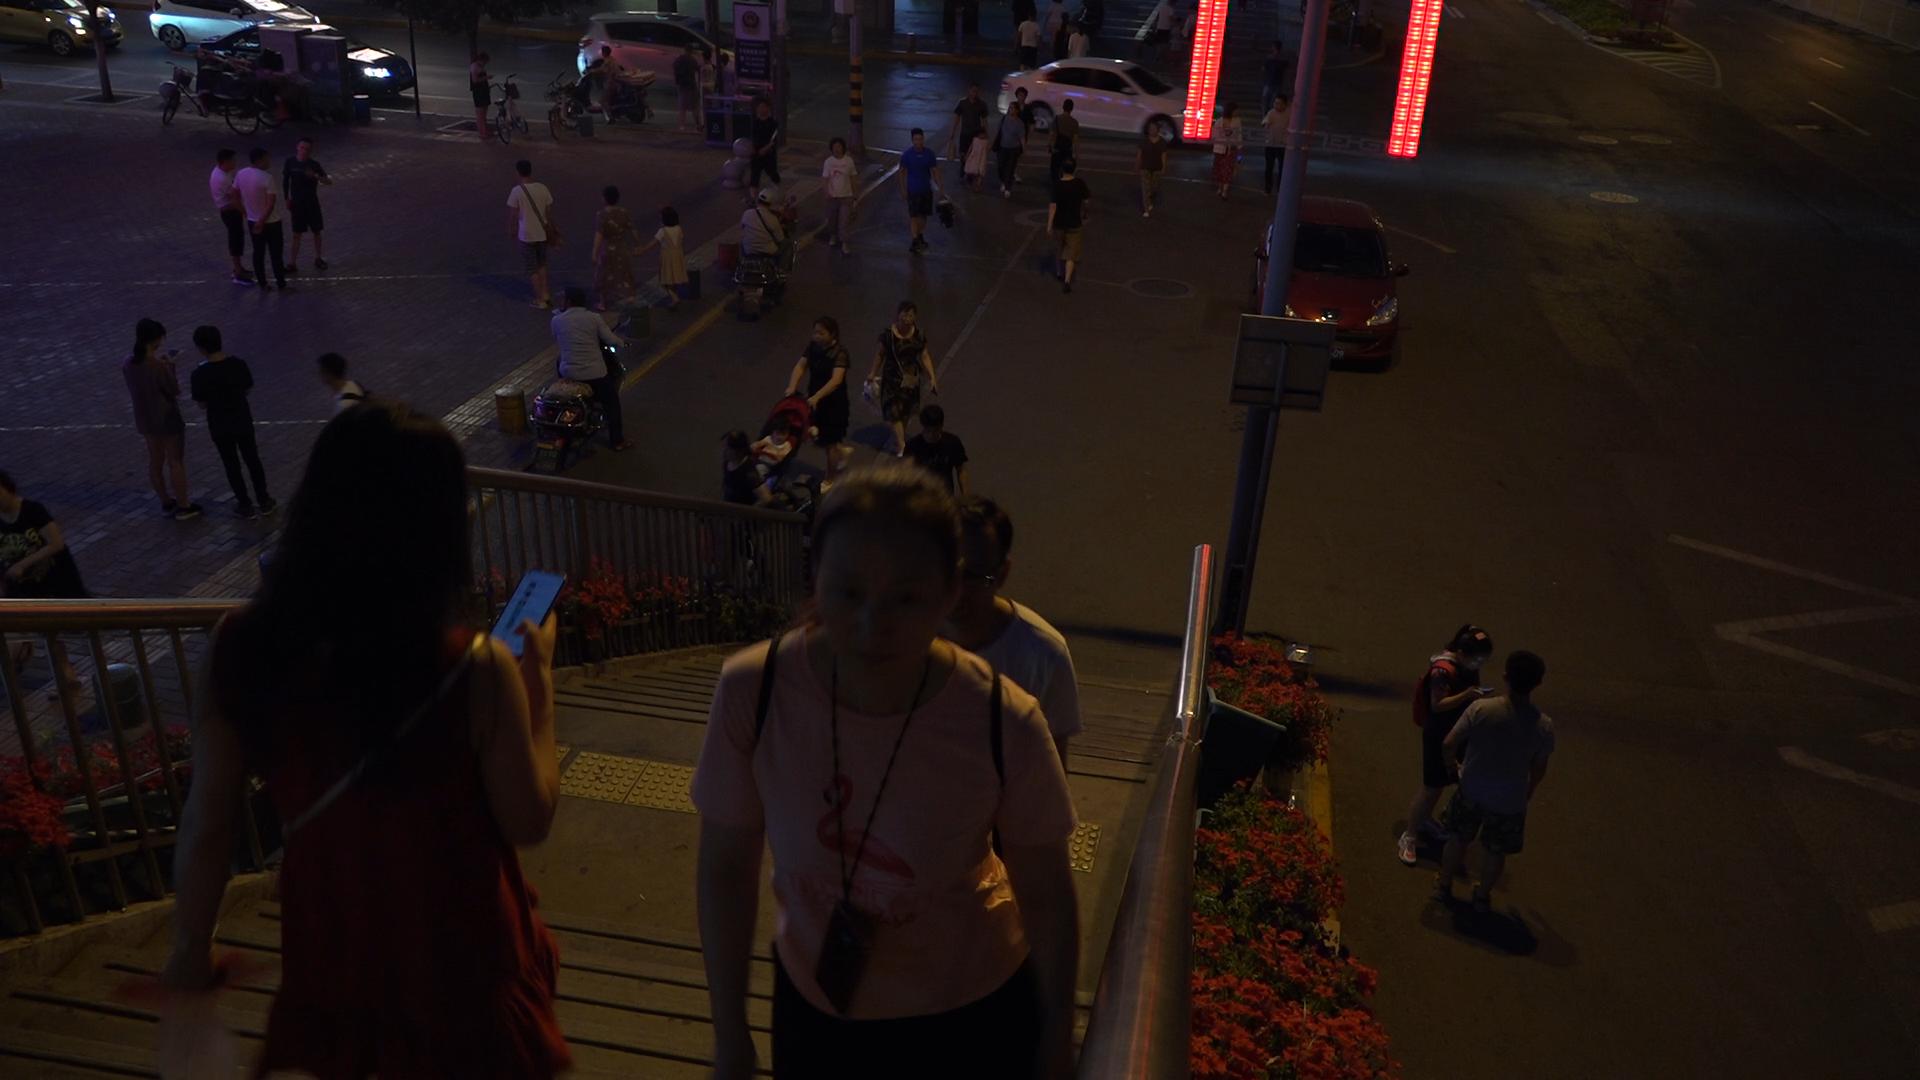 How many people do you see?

46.